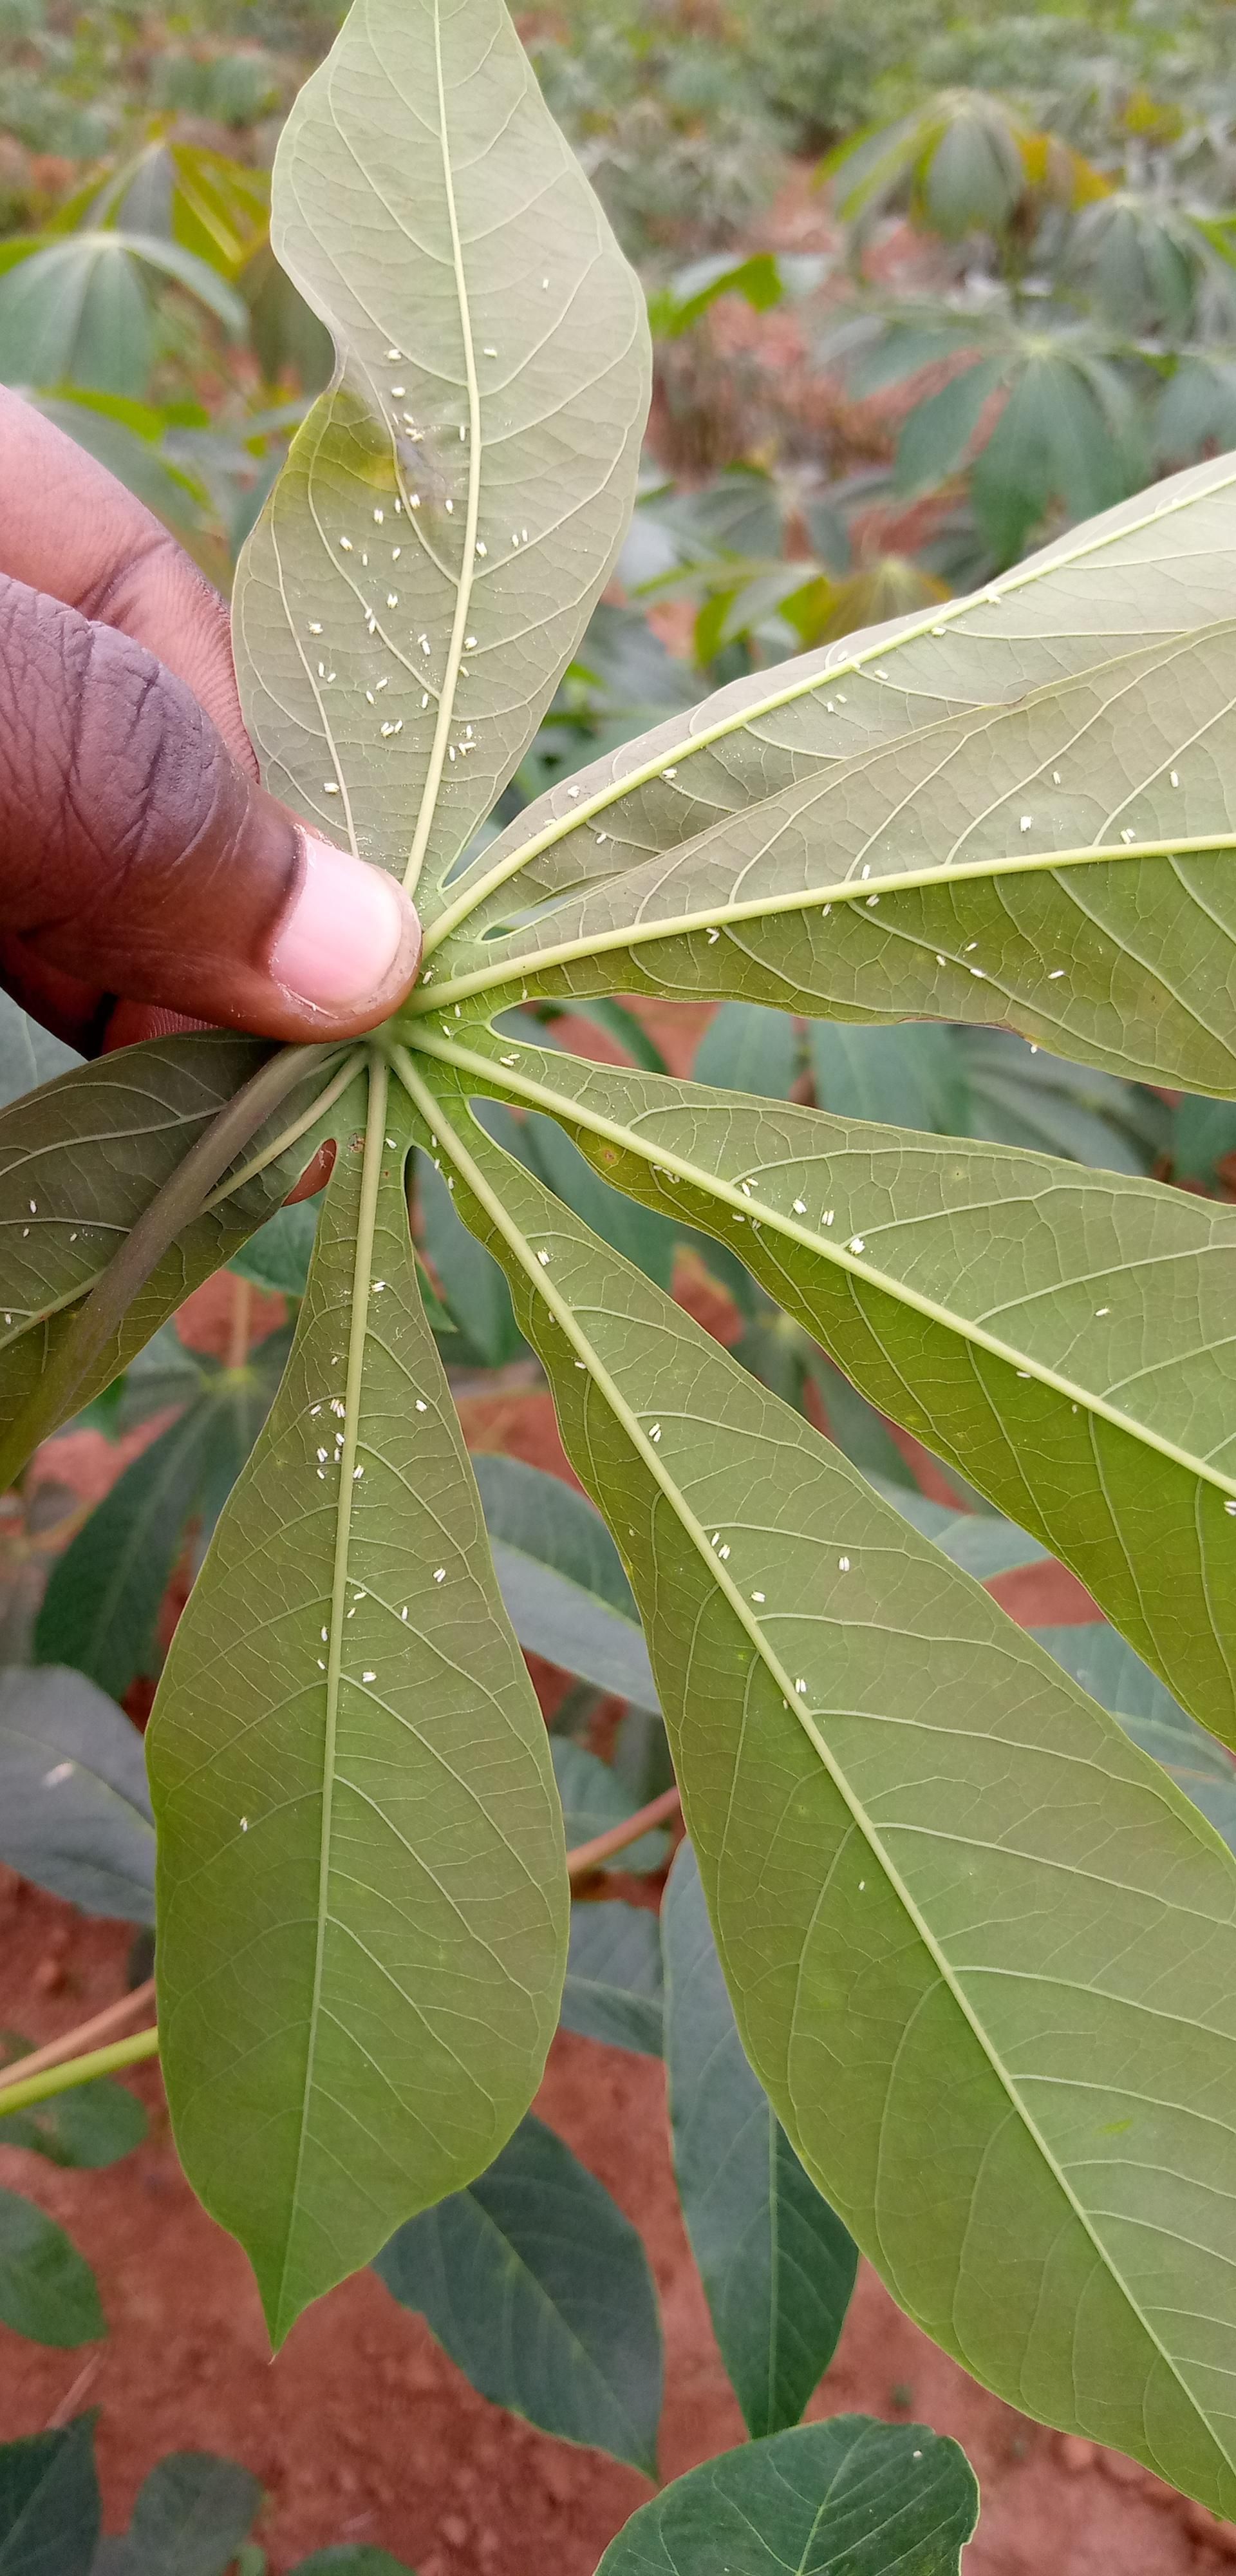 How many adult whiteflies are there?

156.